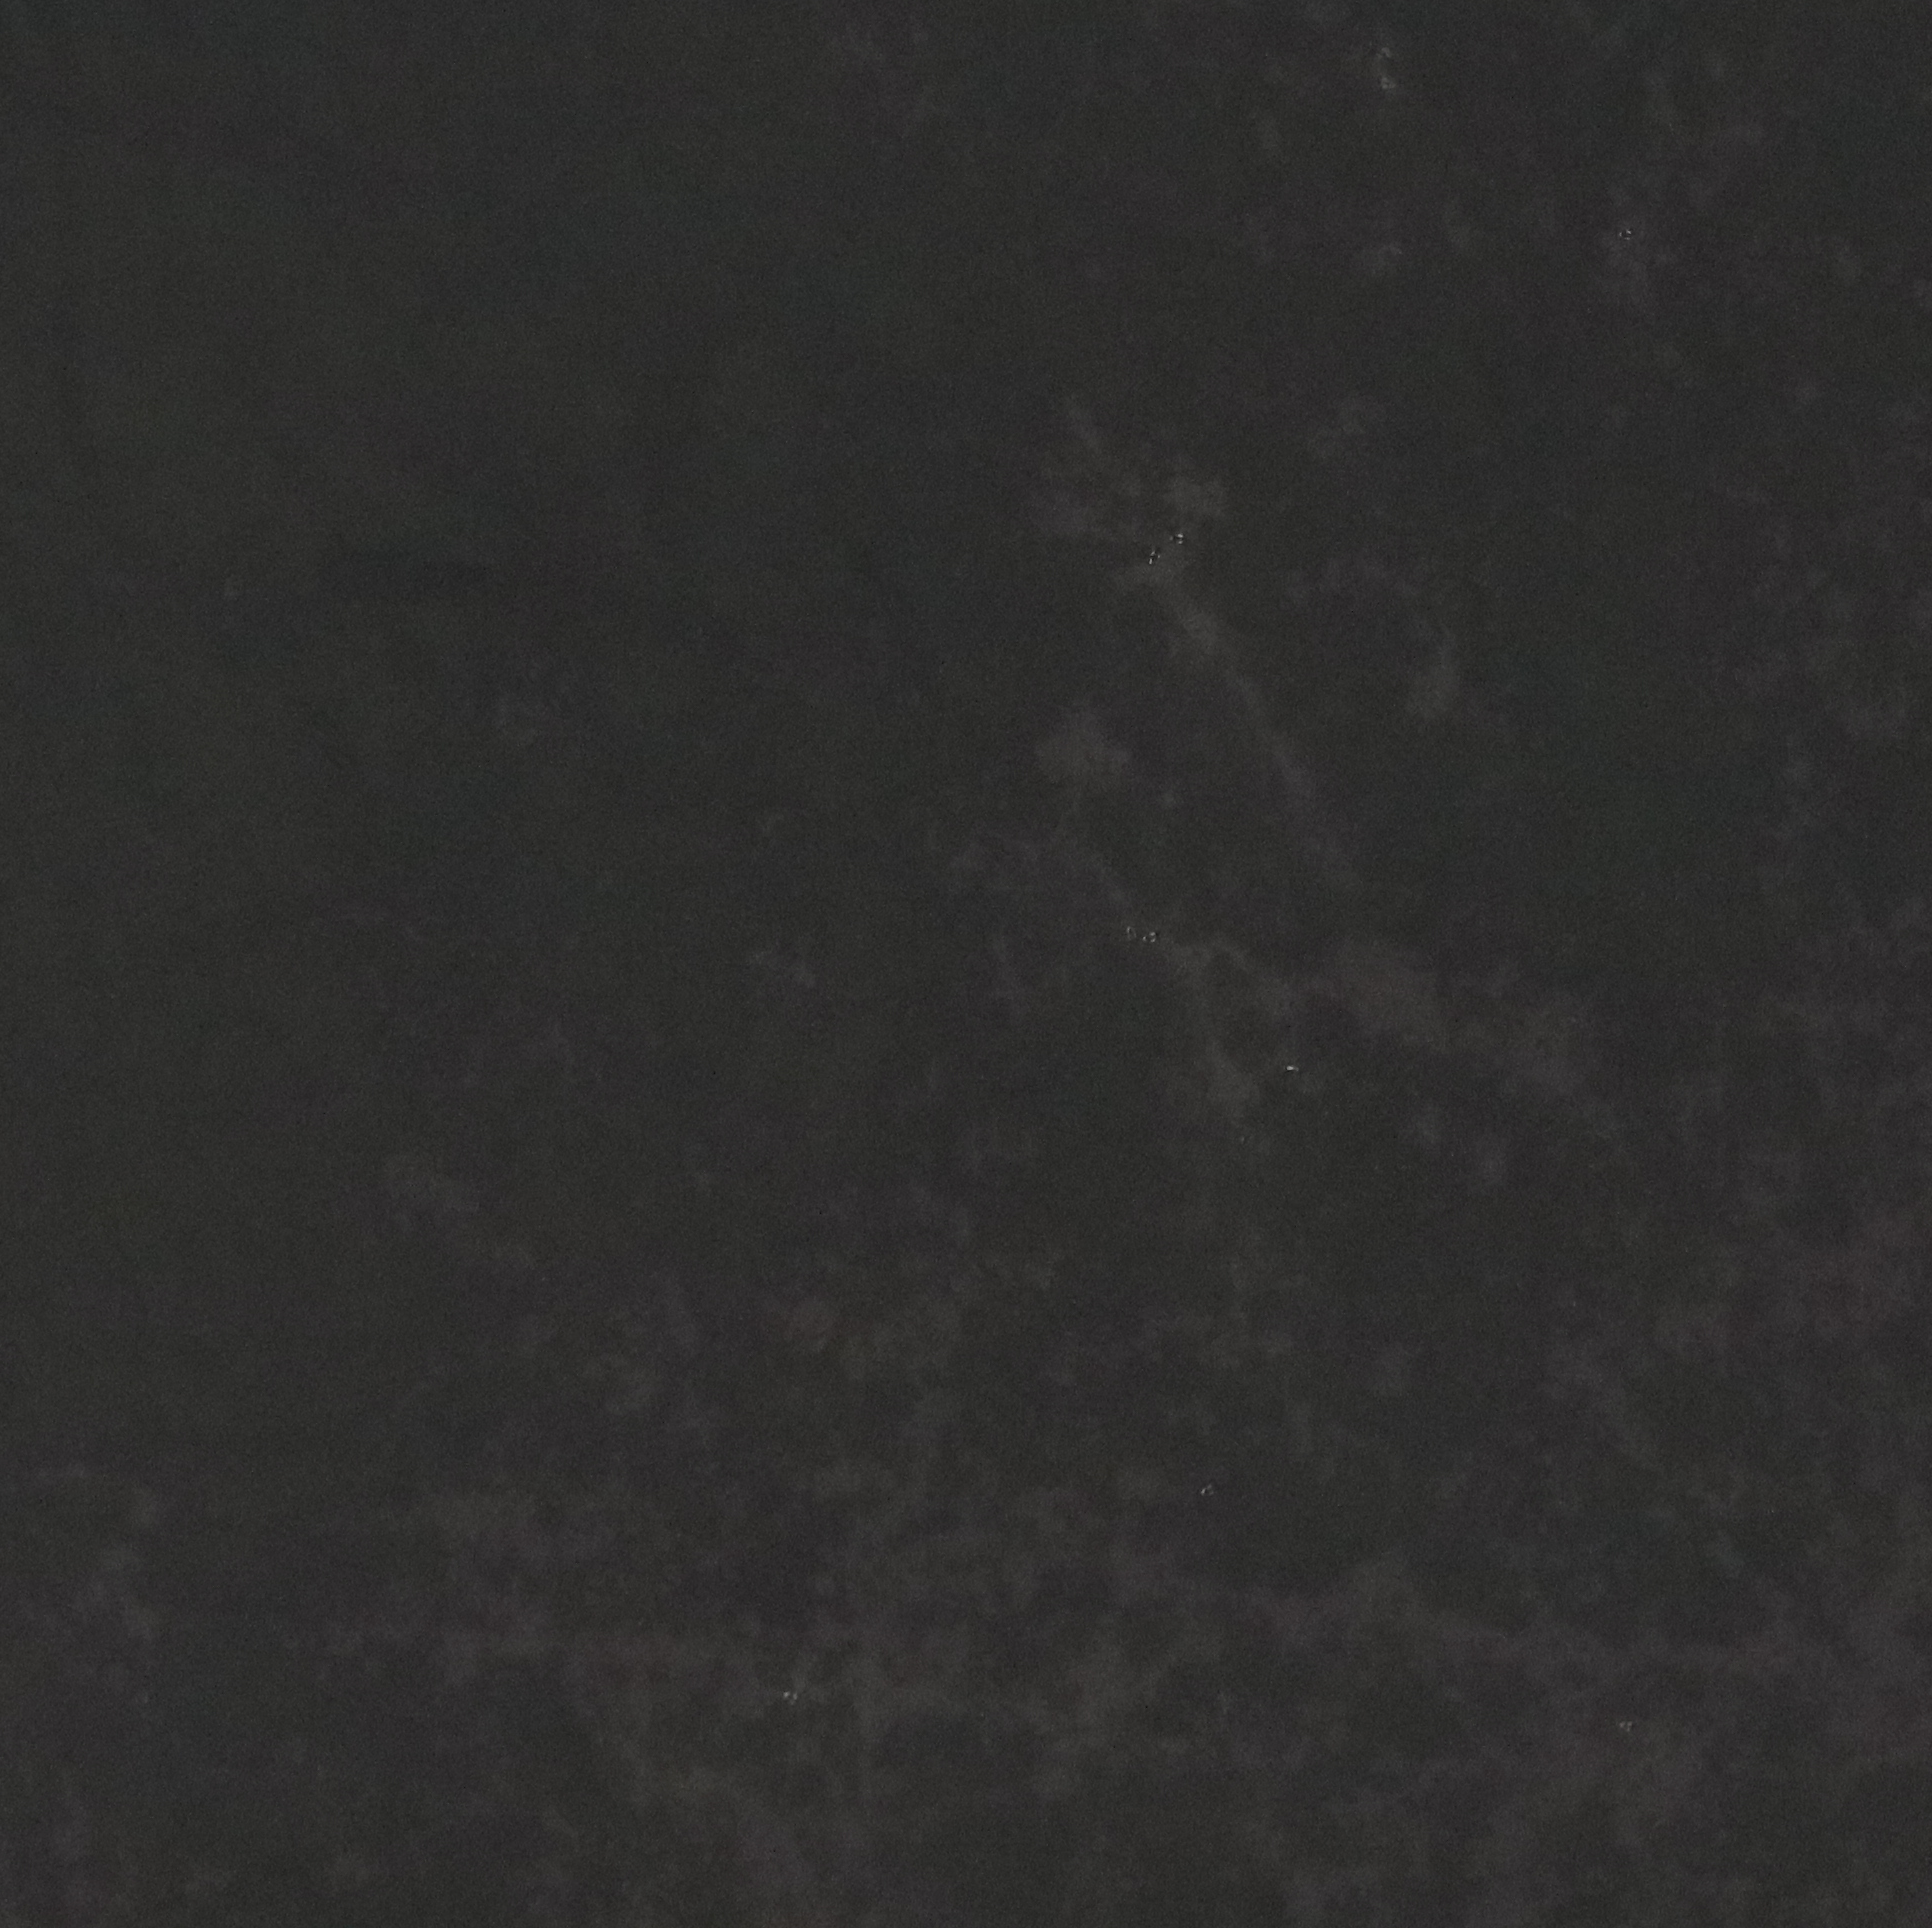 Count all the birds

11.